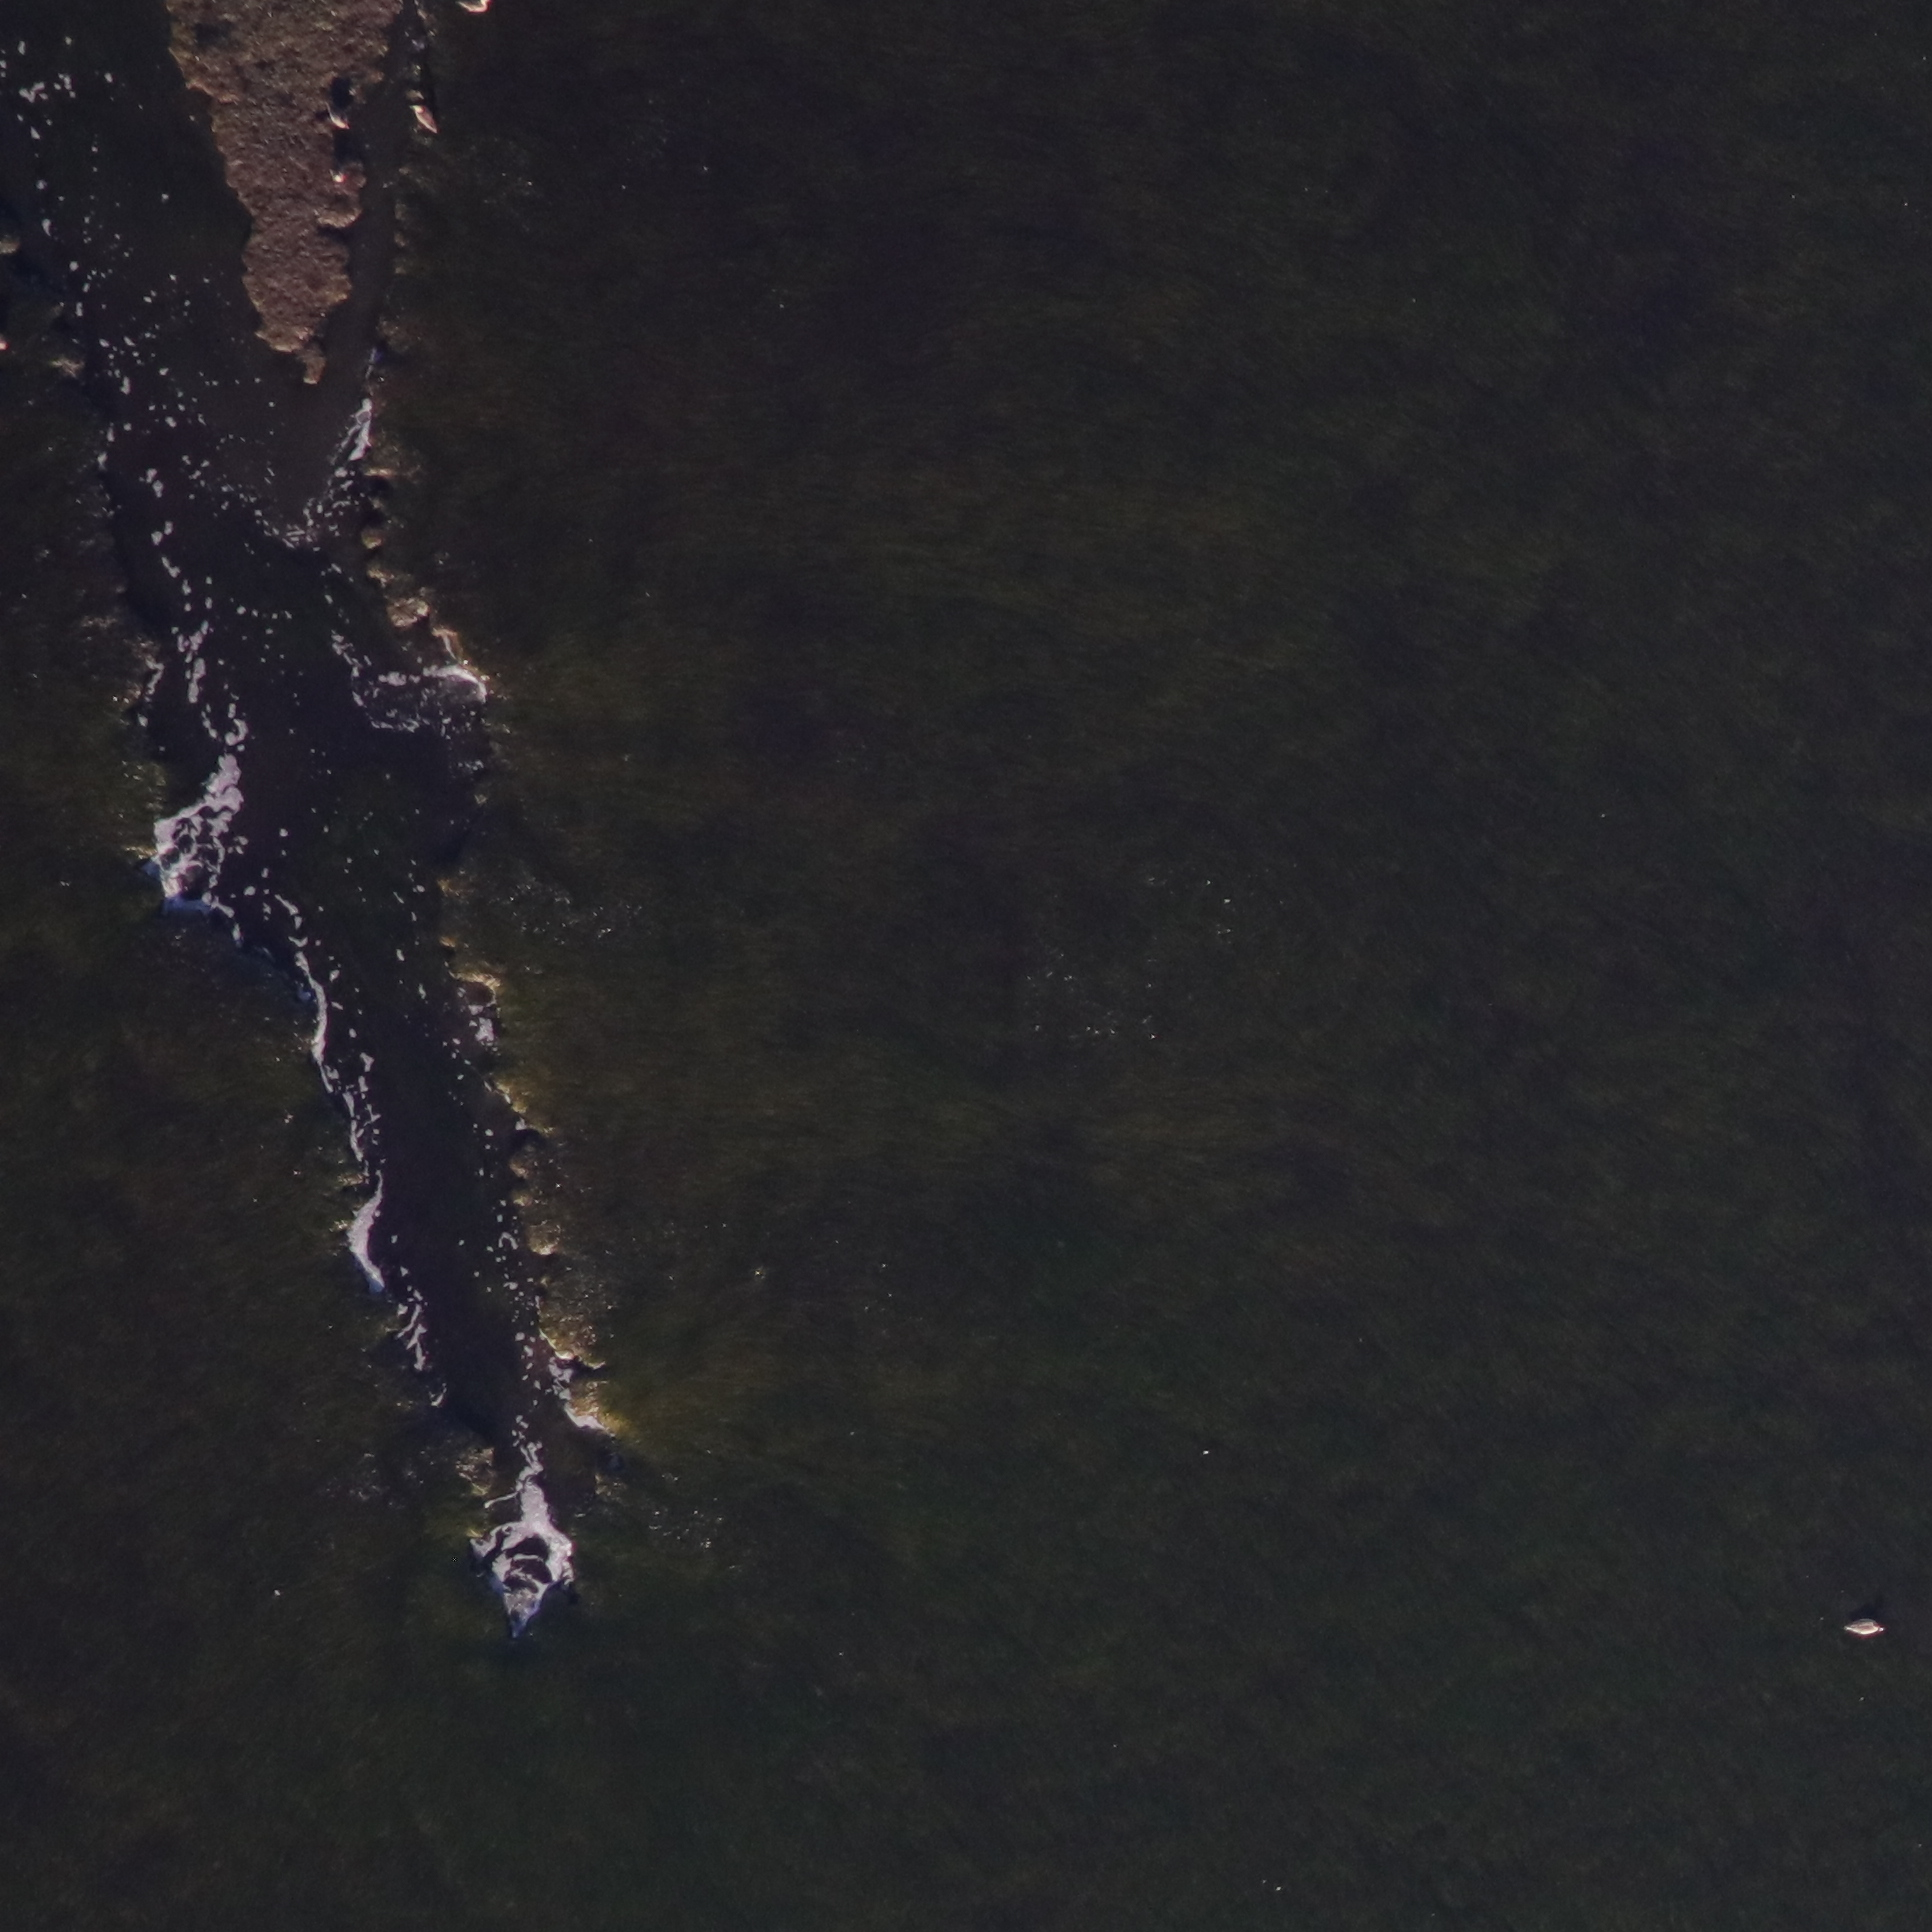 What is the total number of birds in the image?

1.